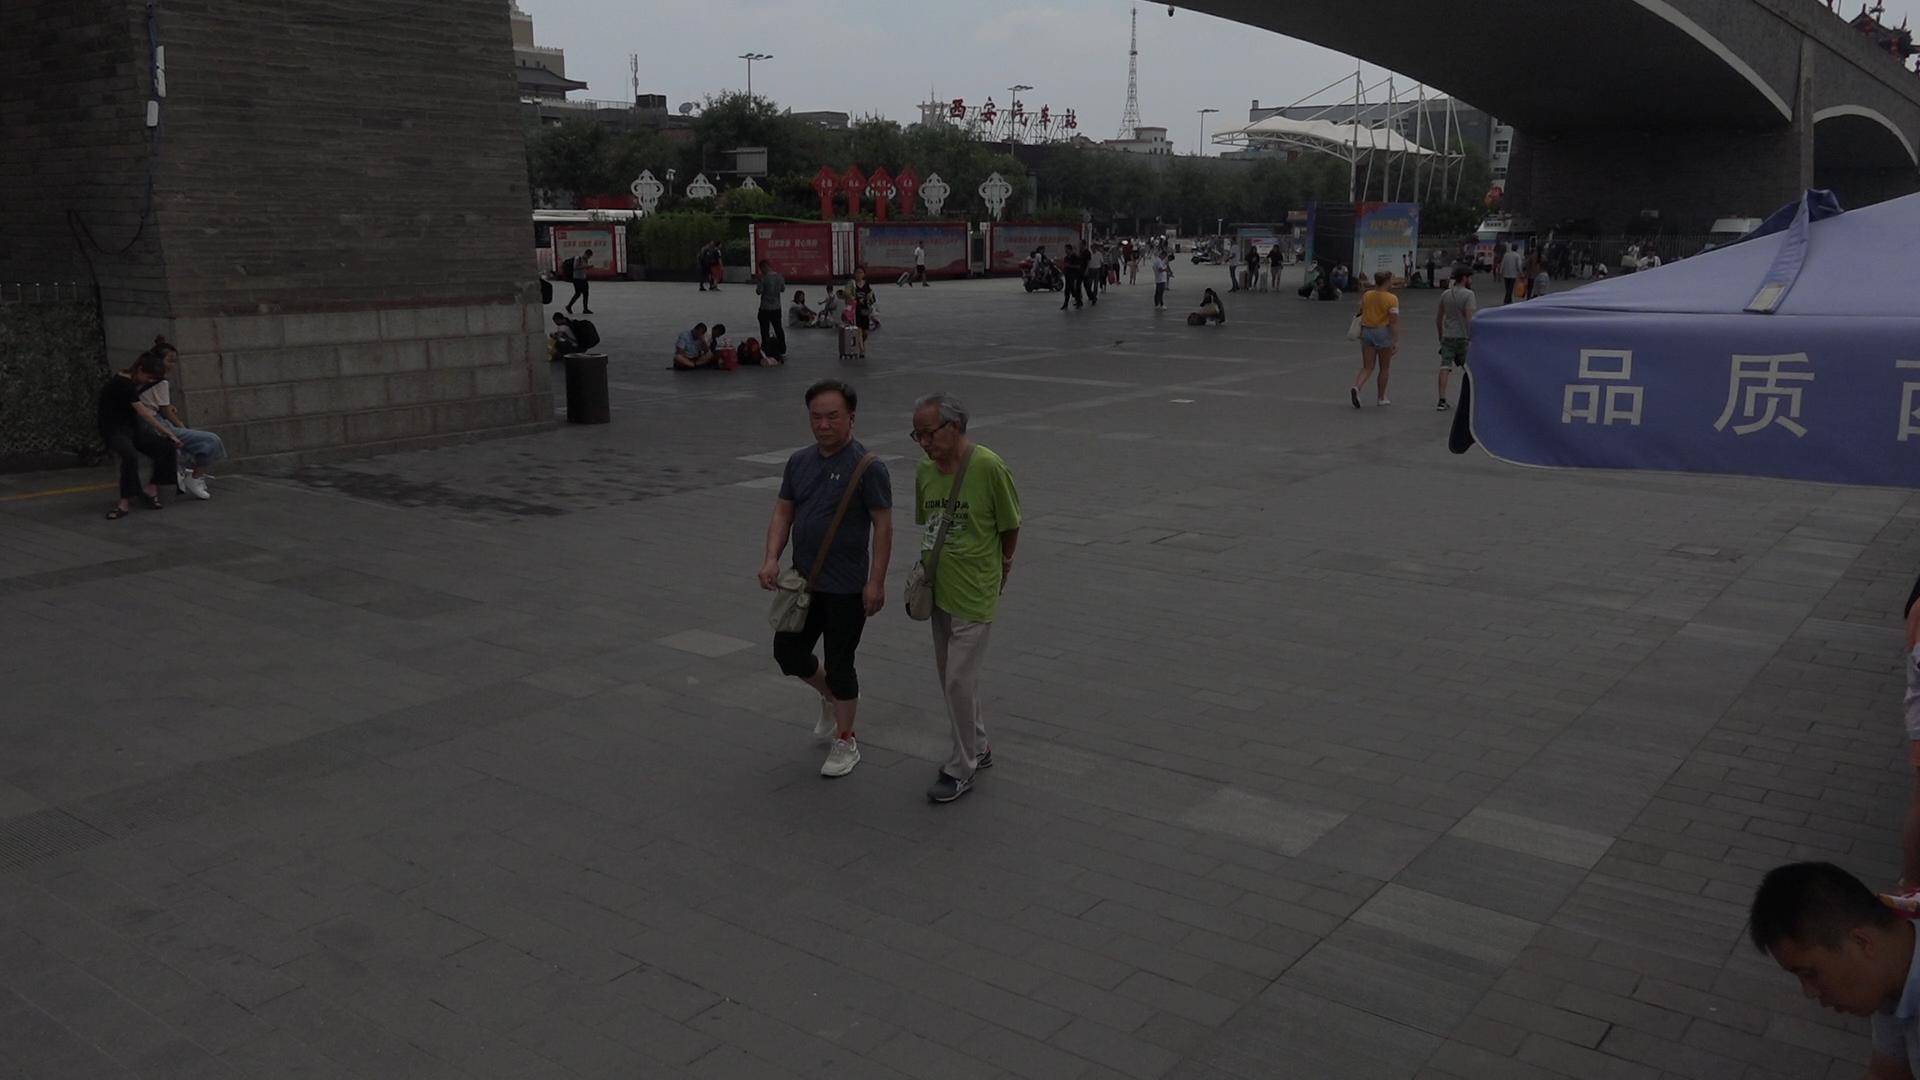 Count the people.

59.